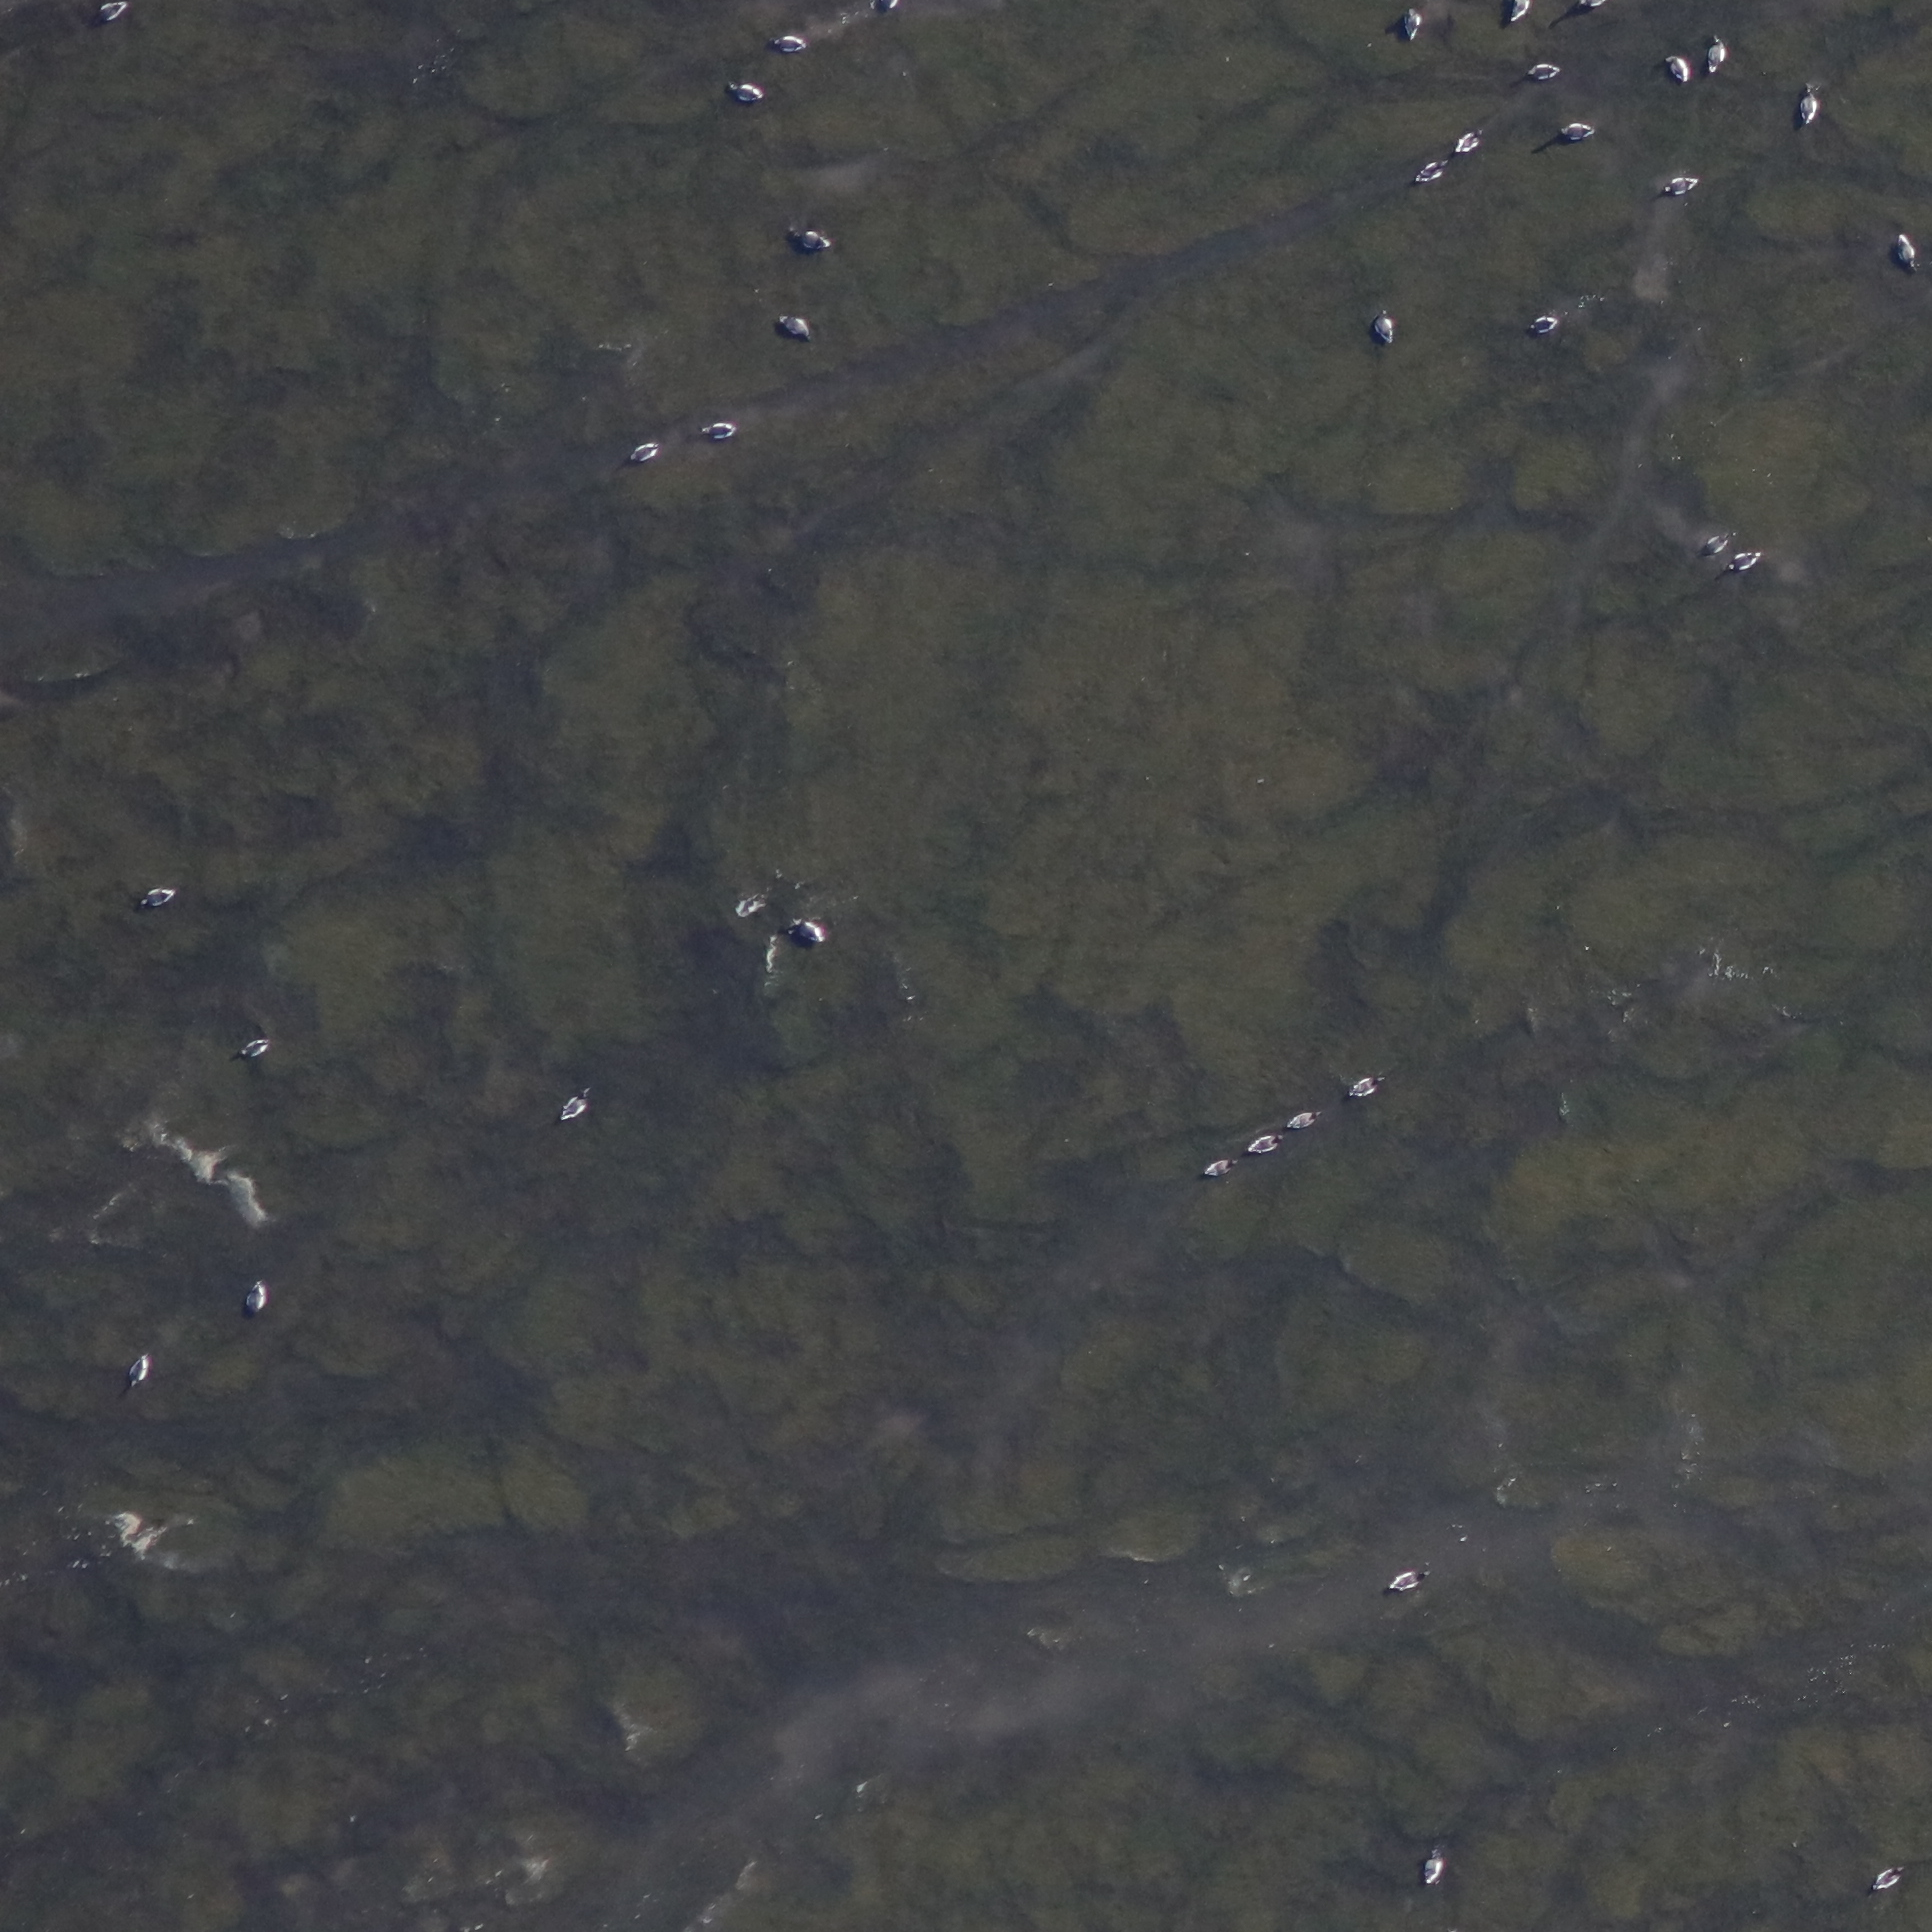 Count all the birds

35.